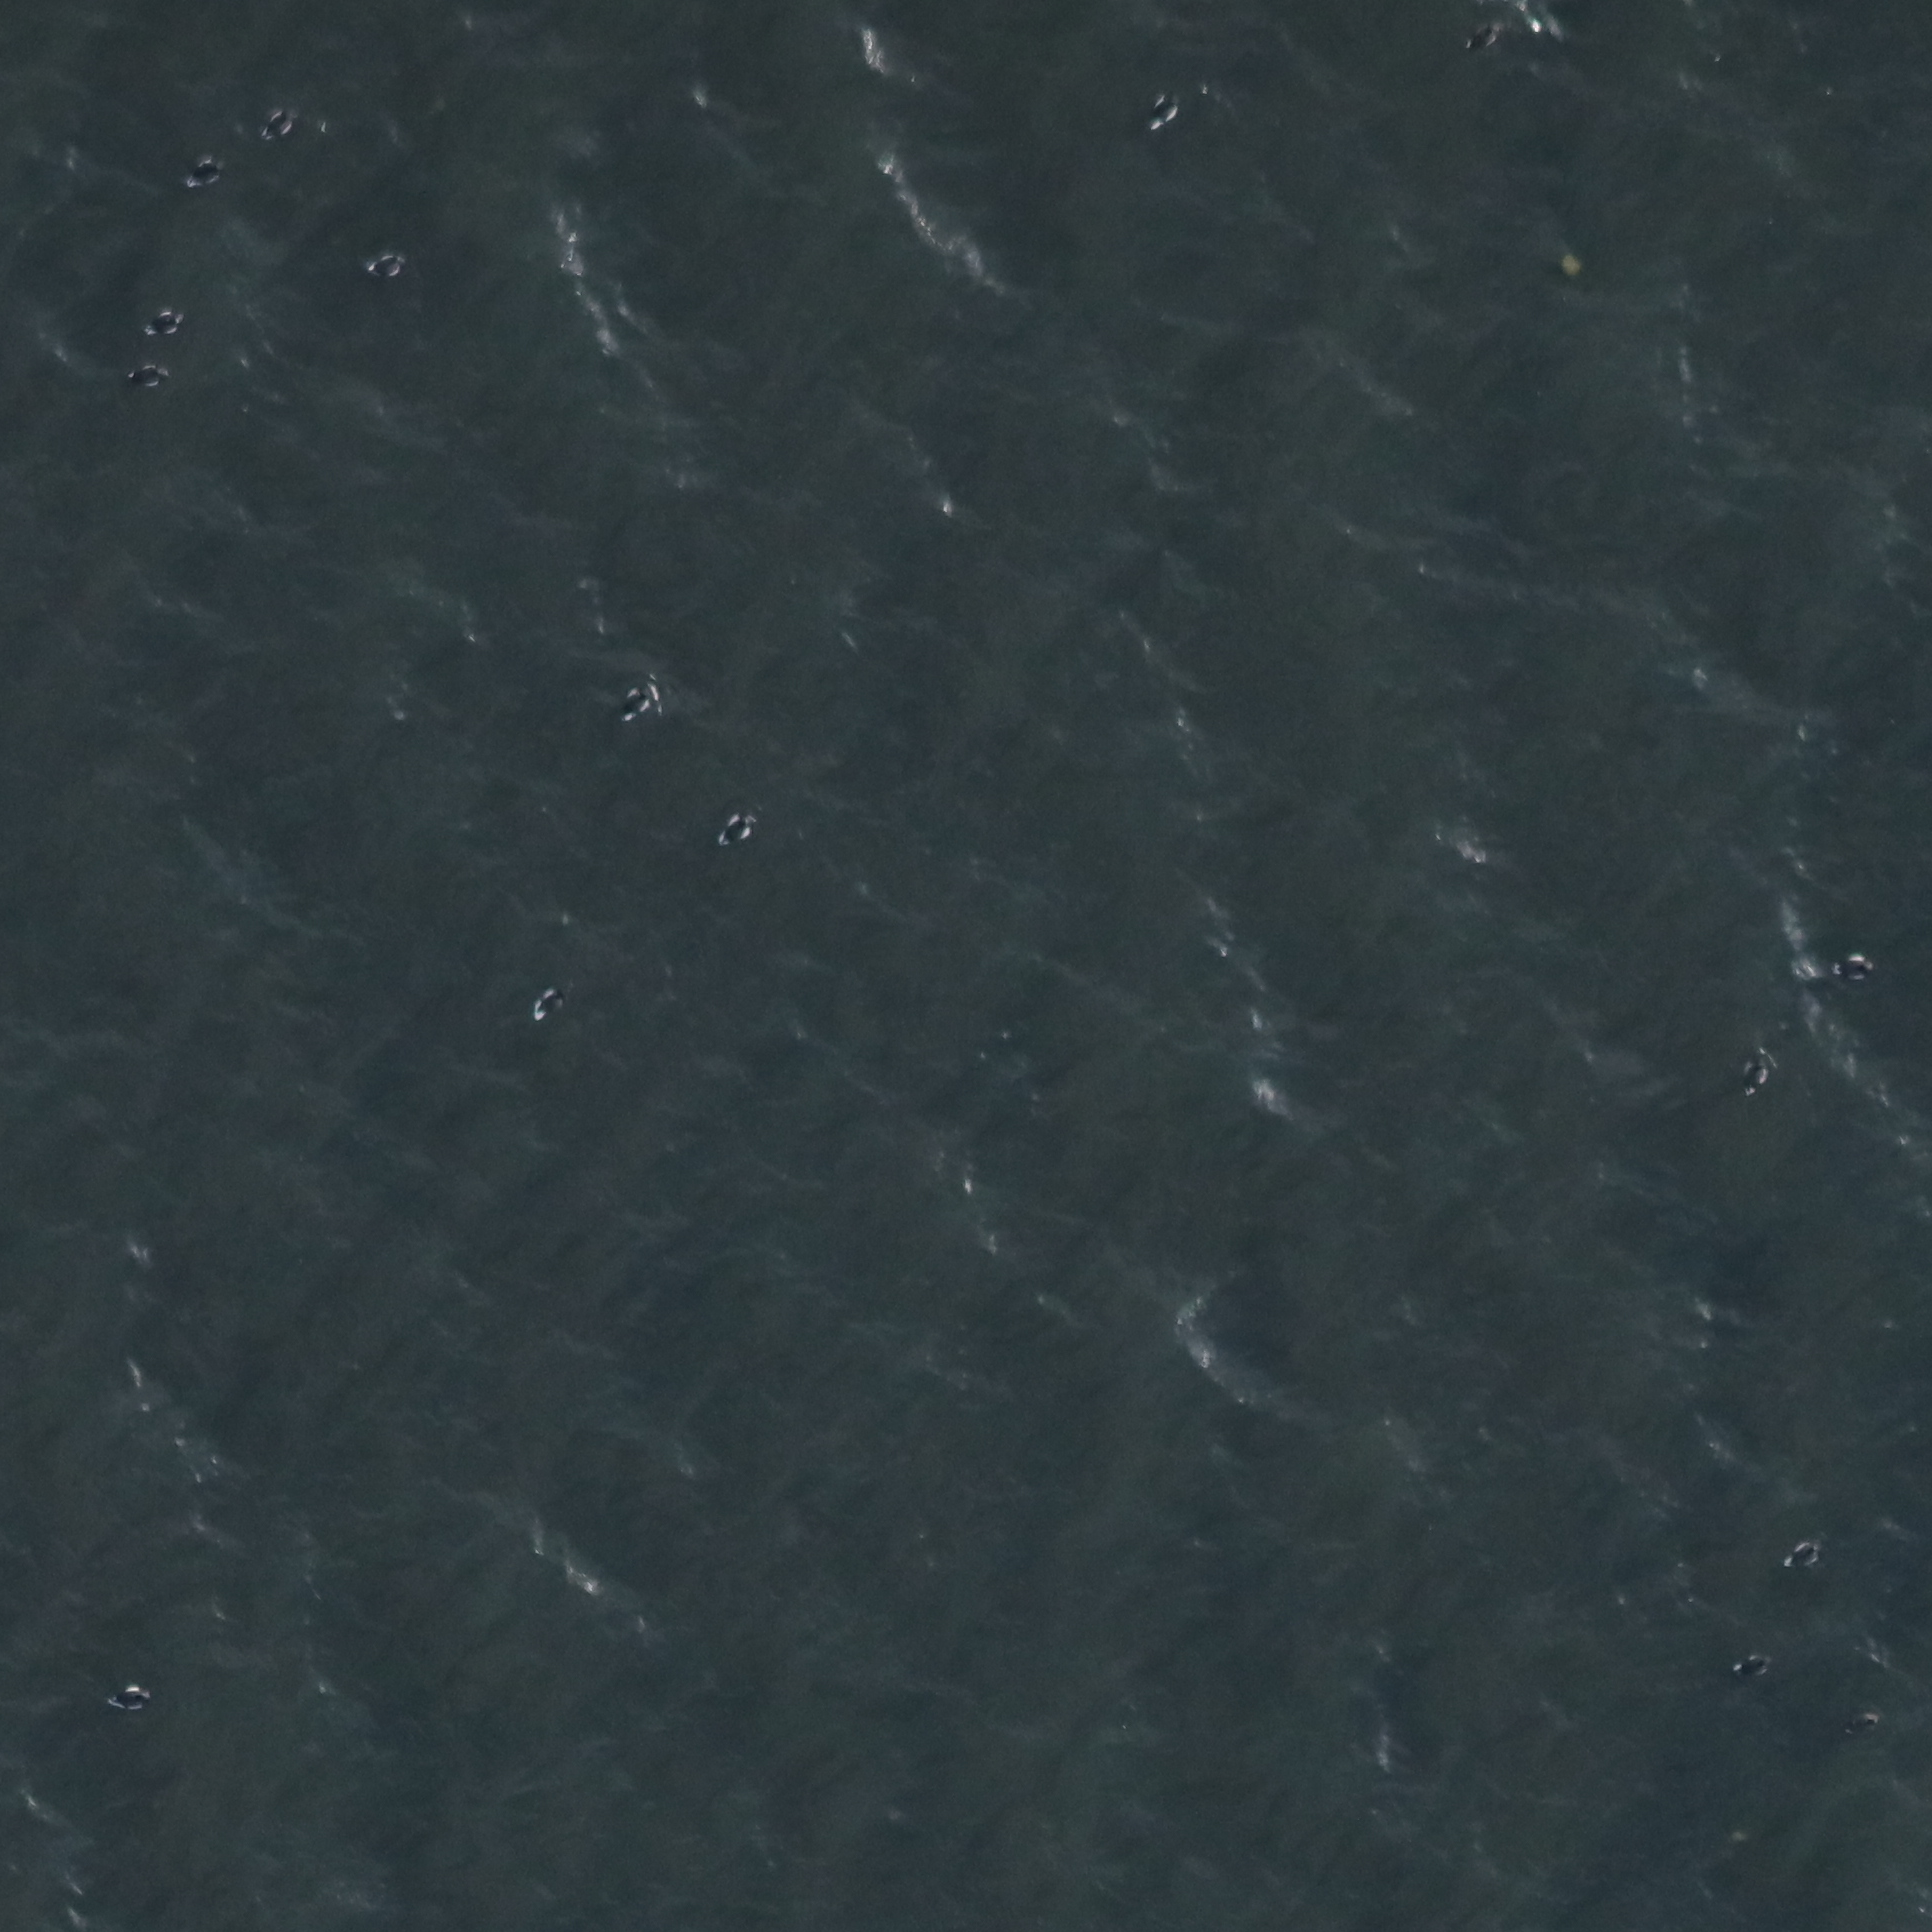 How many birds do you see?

16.